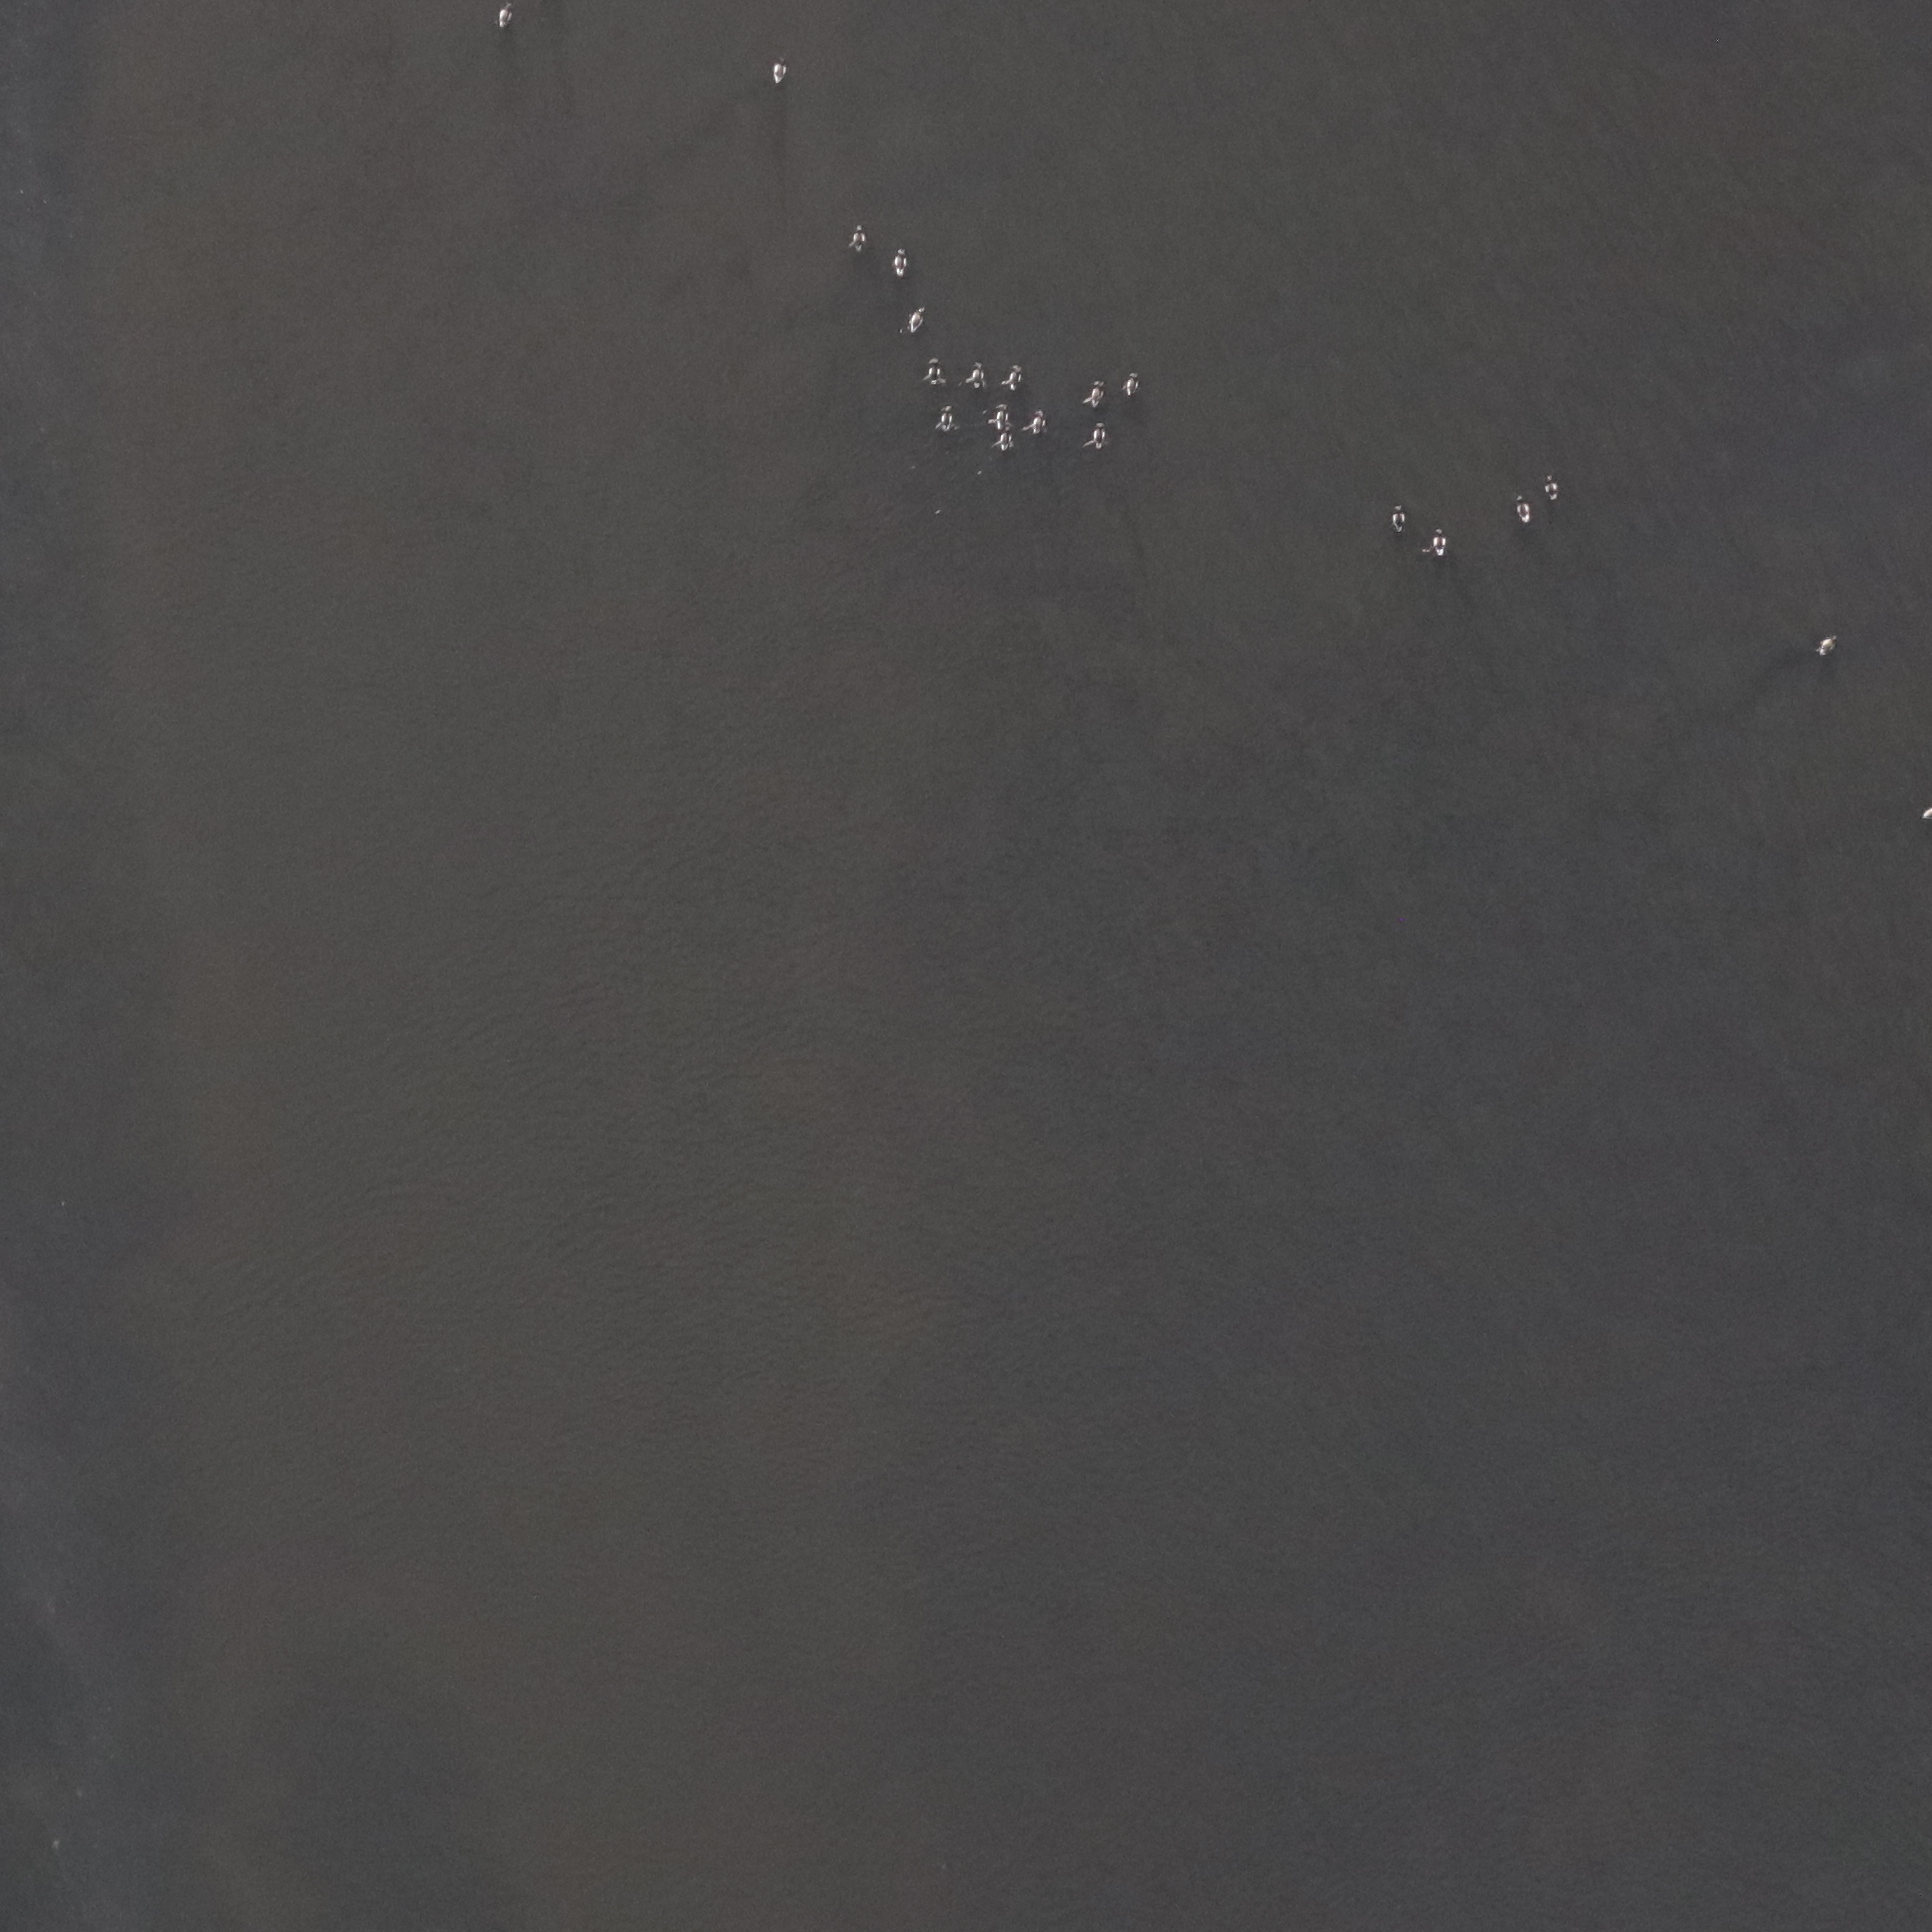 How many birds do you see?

21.